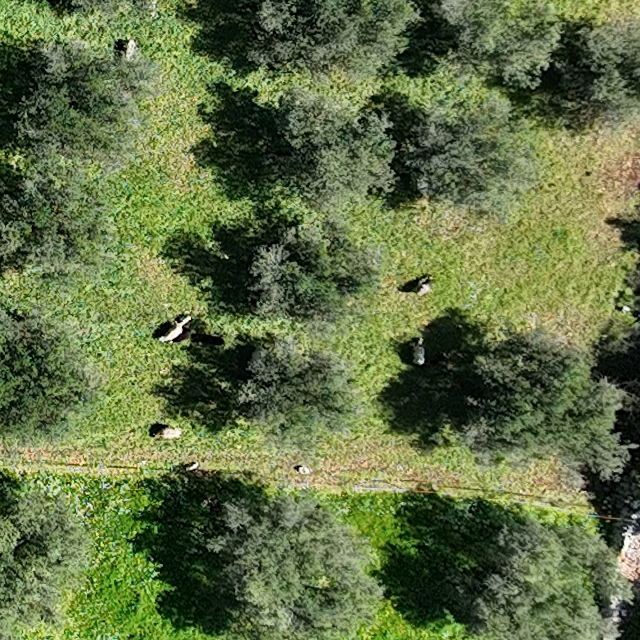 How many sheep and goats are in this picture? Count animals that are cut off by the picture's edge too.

6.